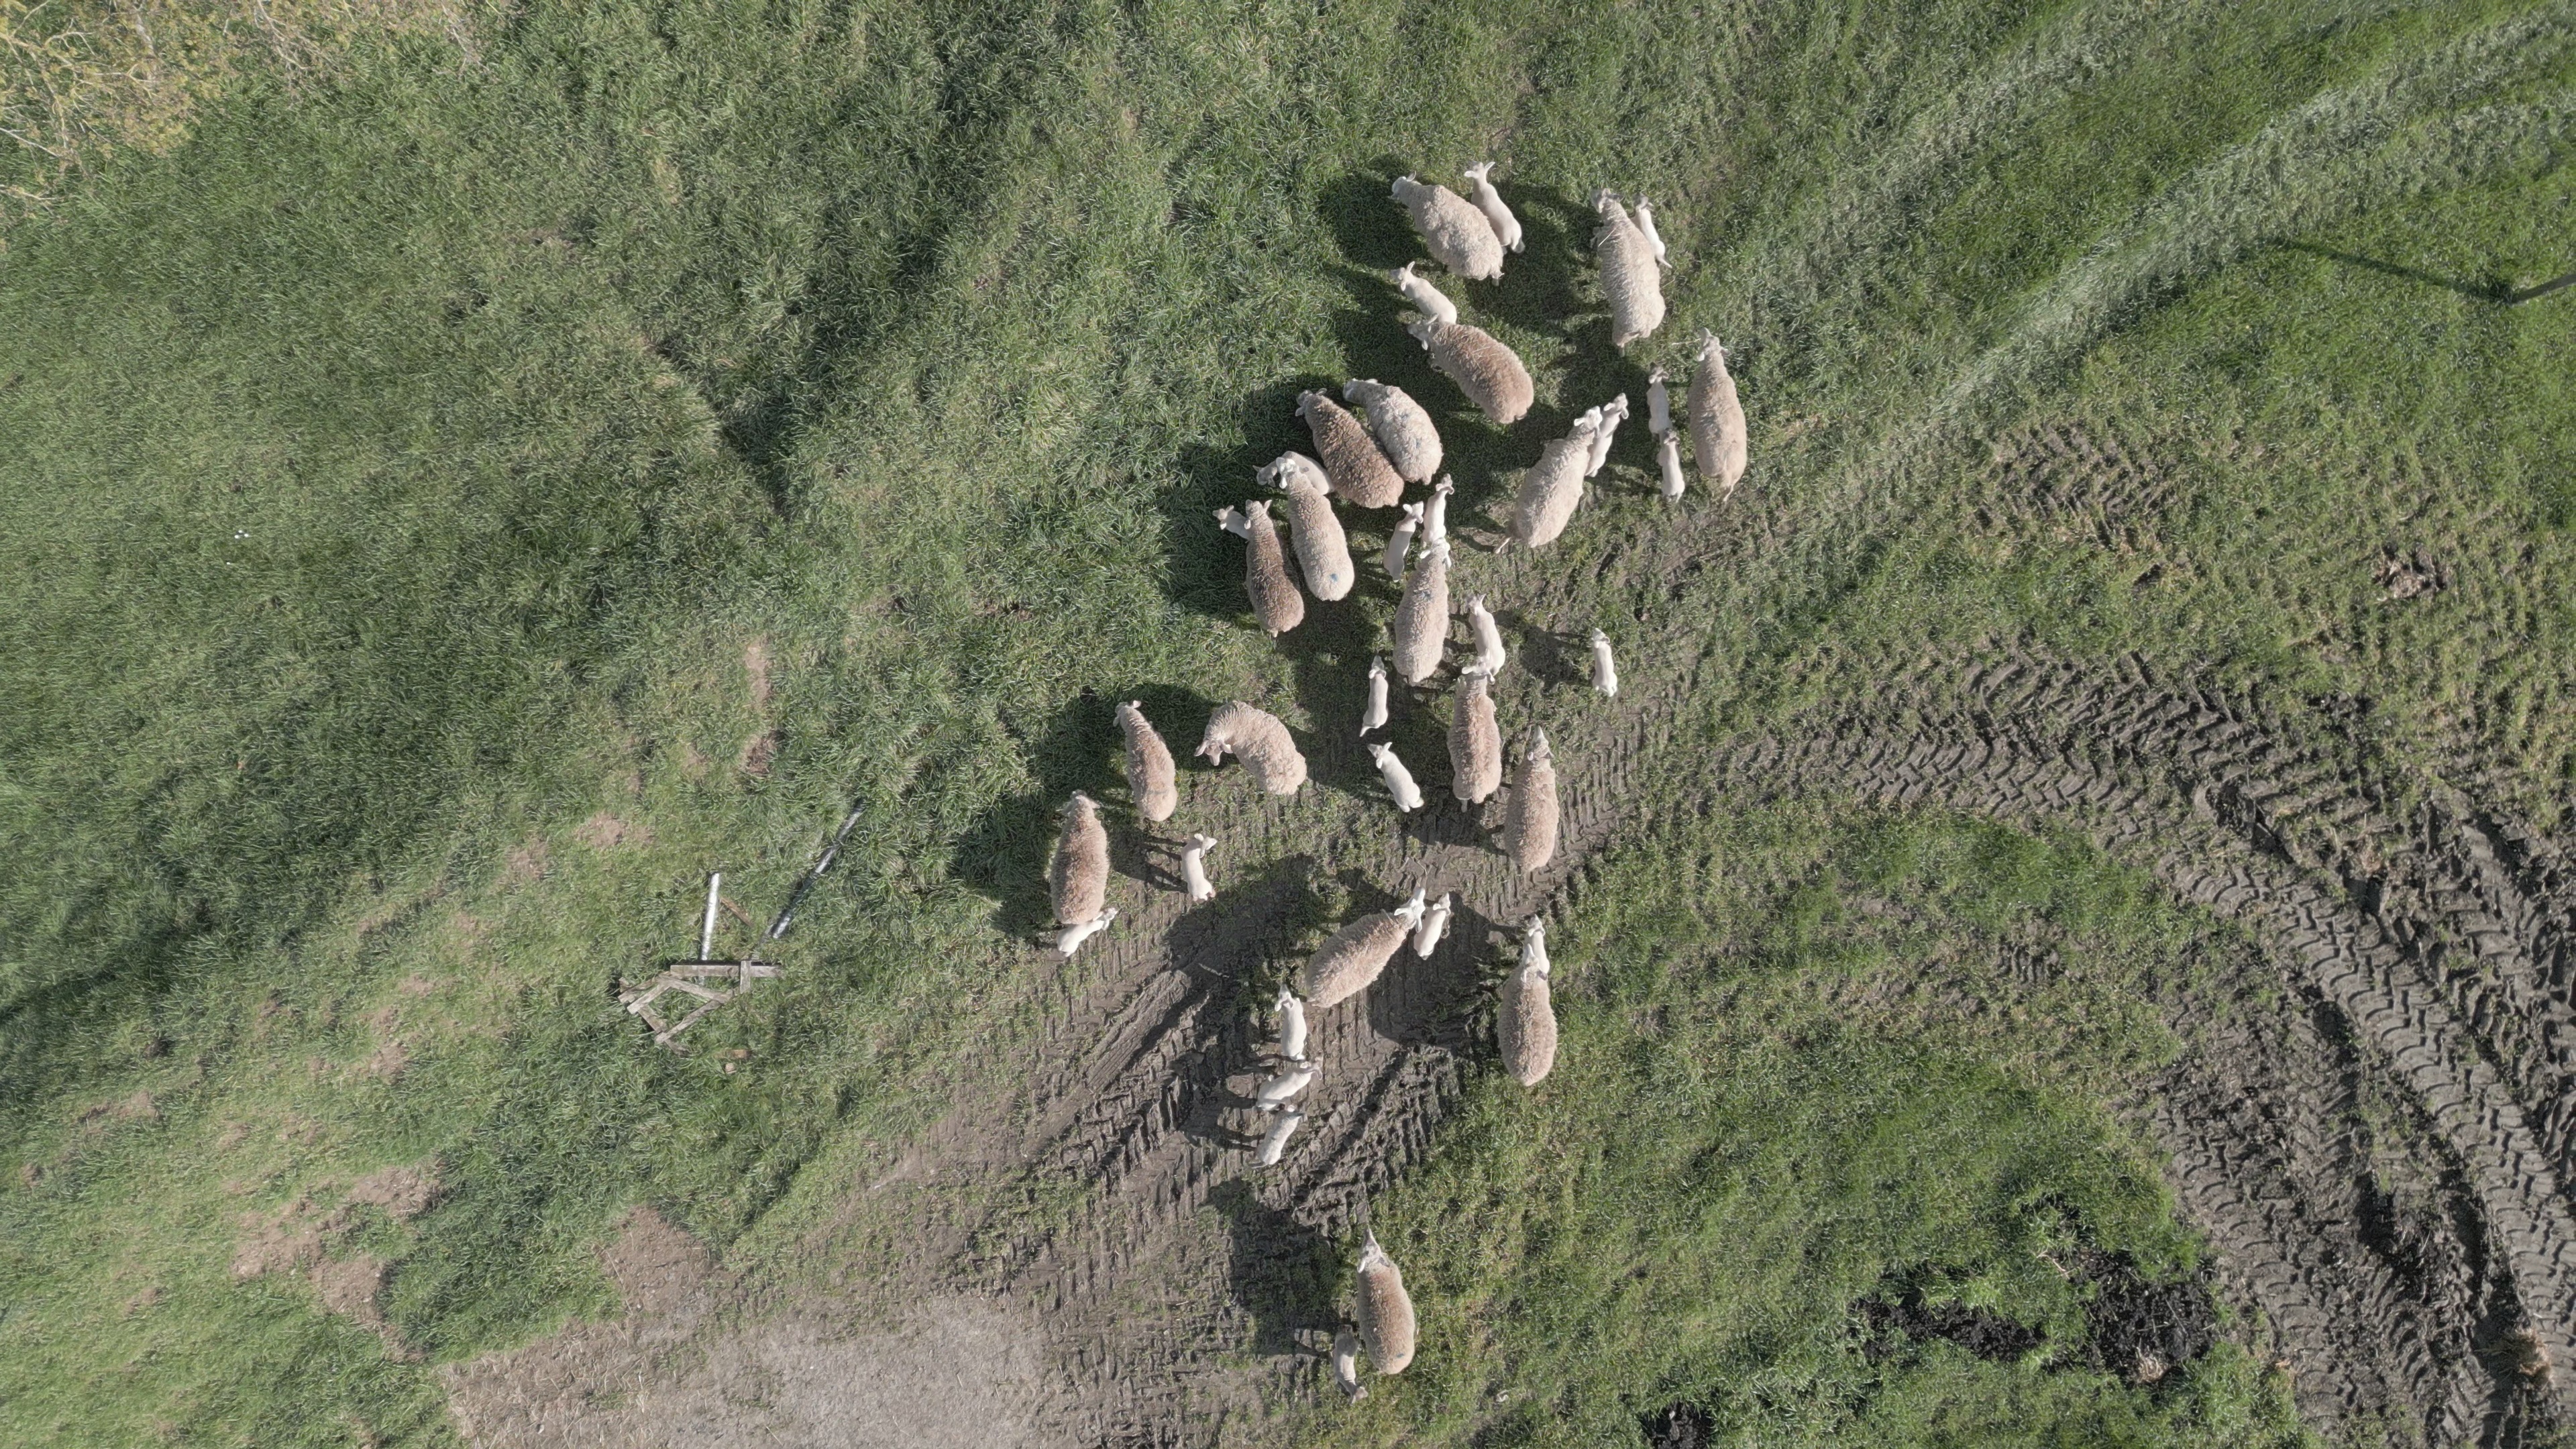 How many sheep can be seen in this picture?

40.